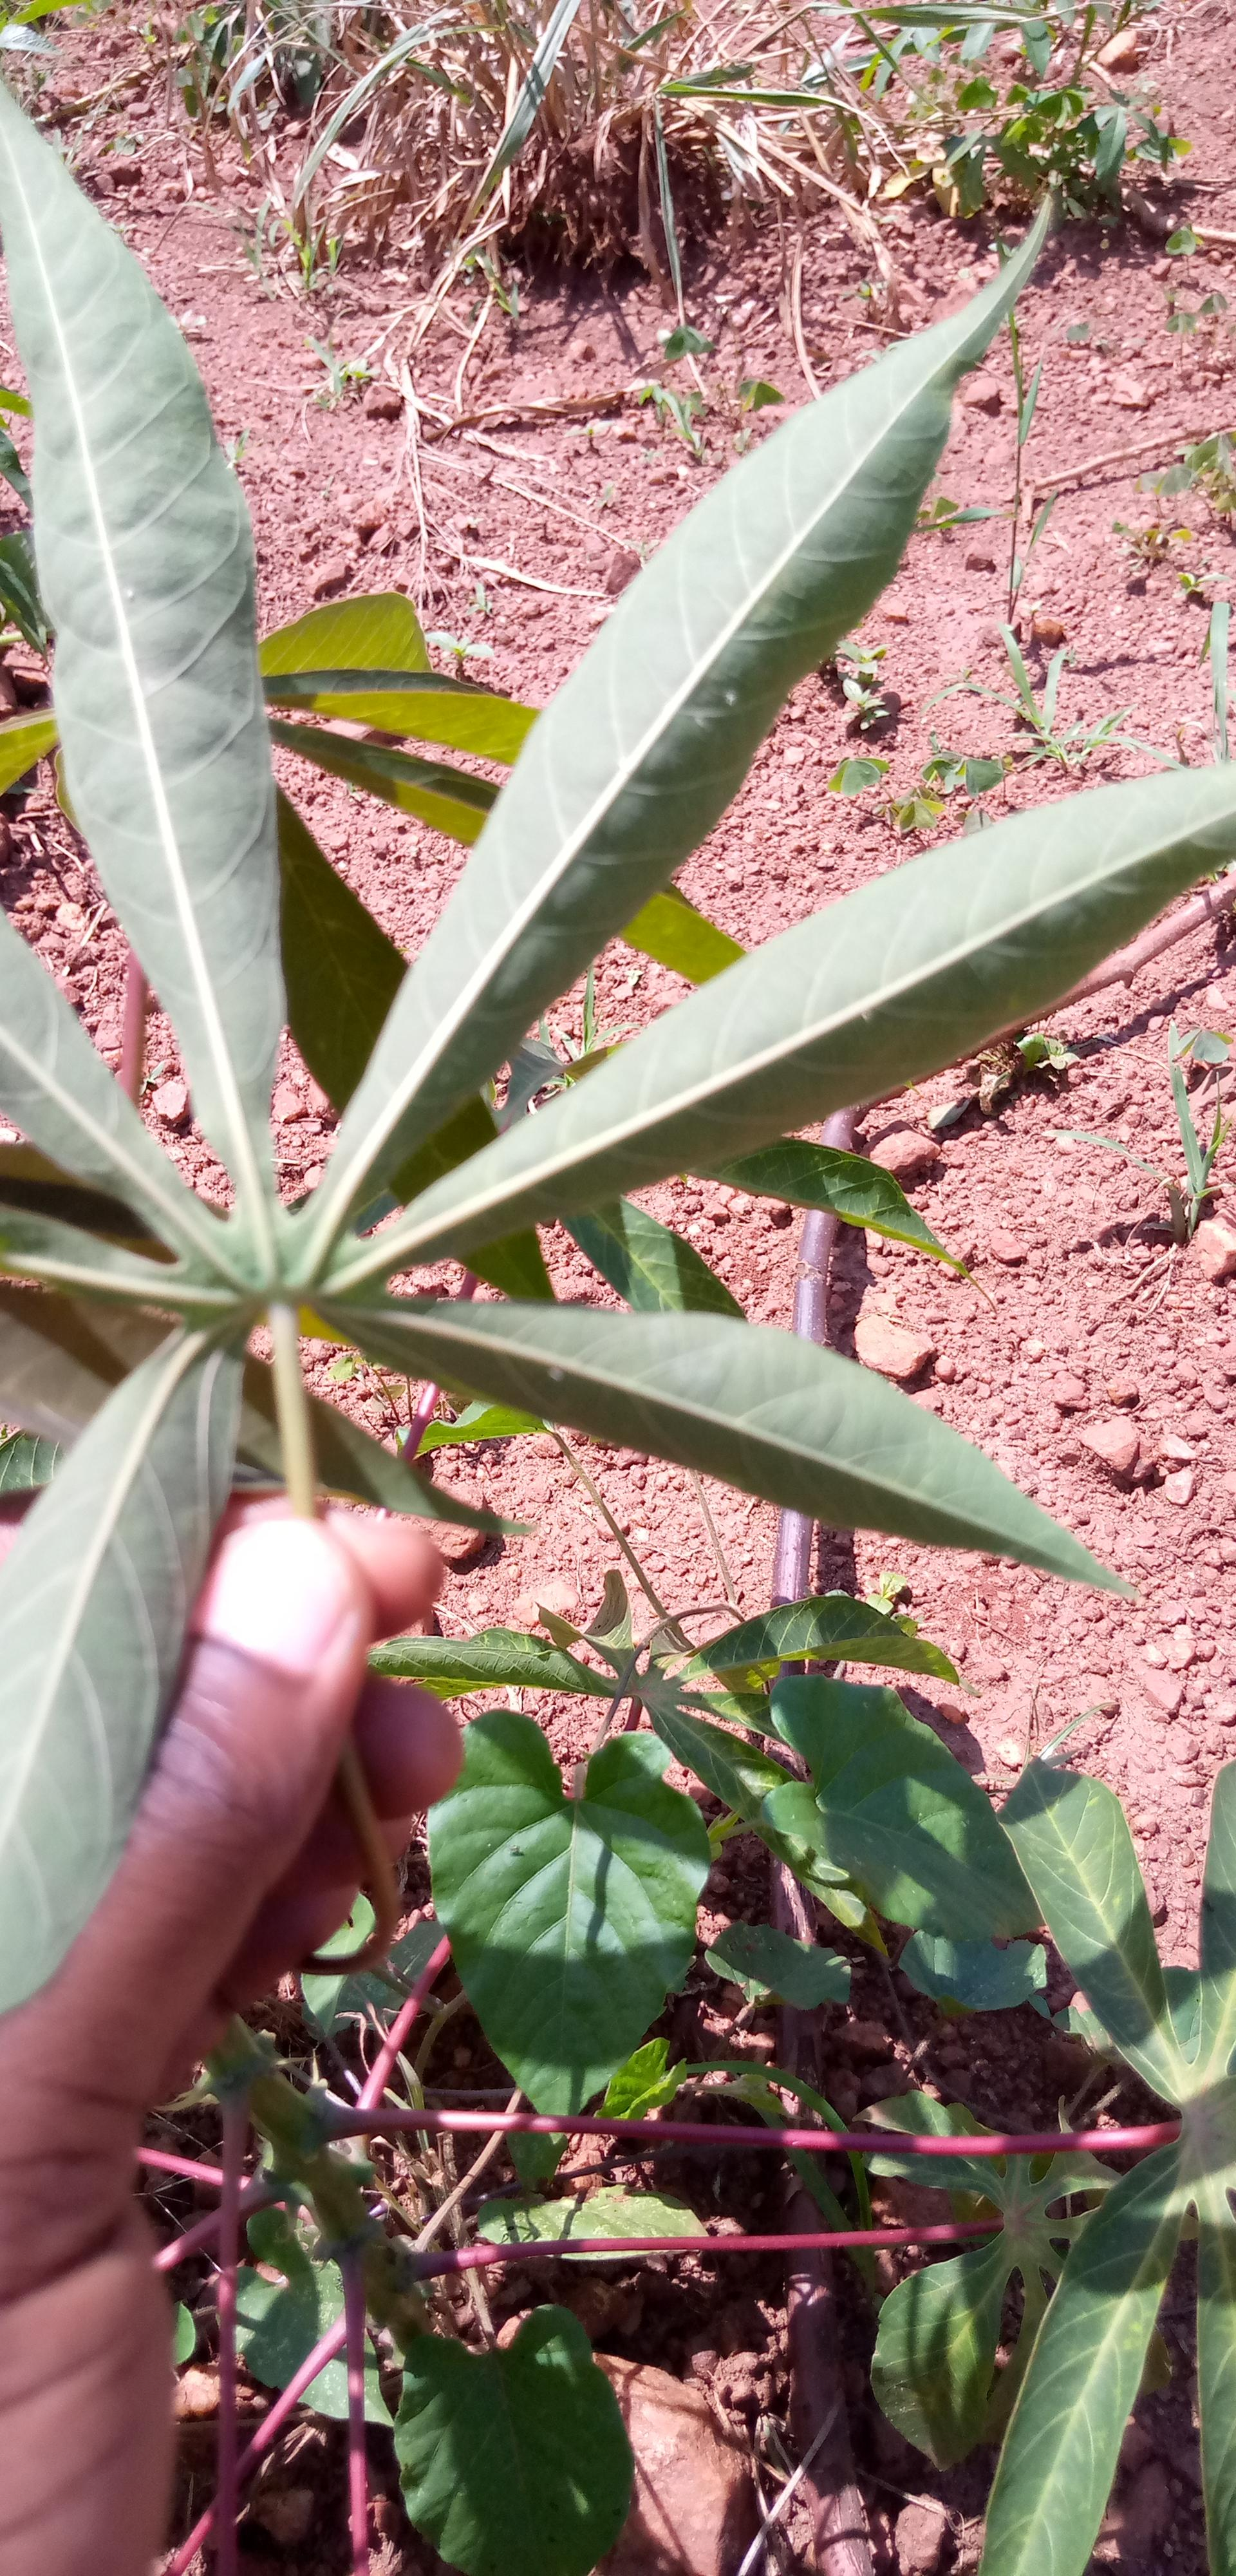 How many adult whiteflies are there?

3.